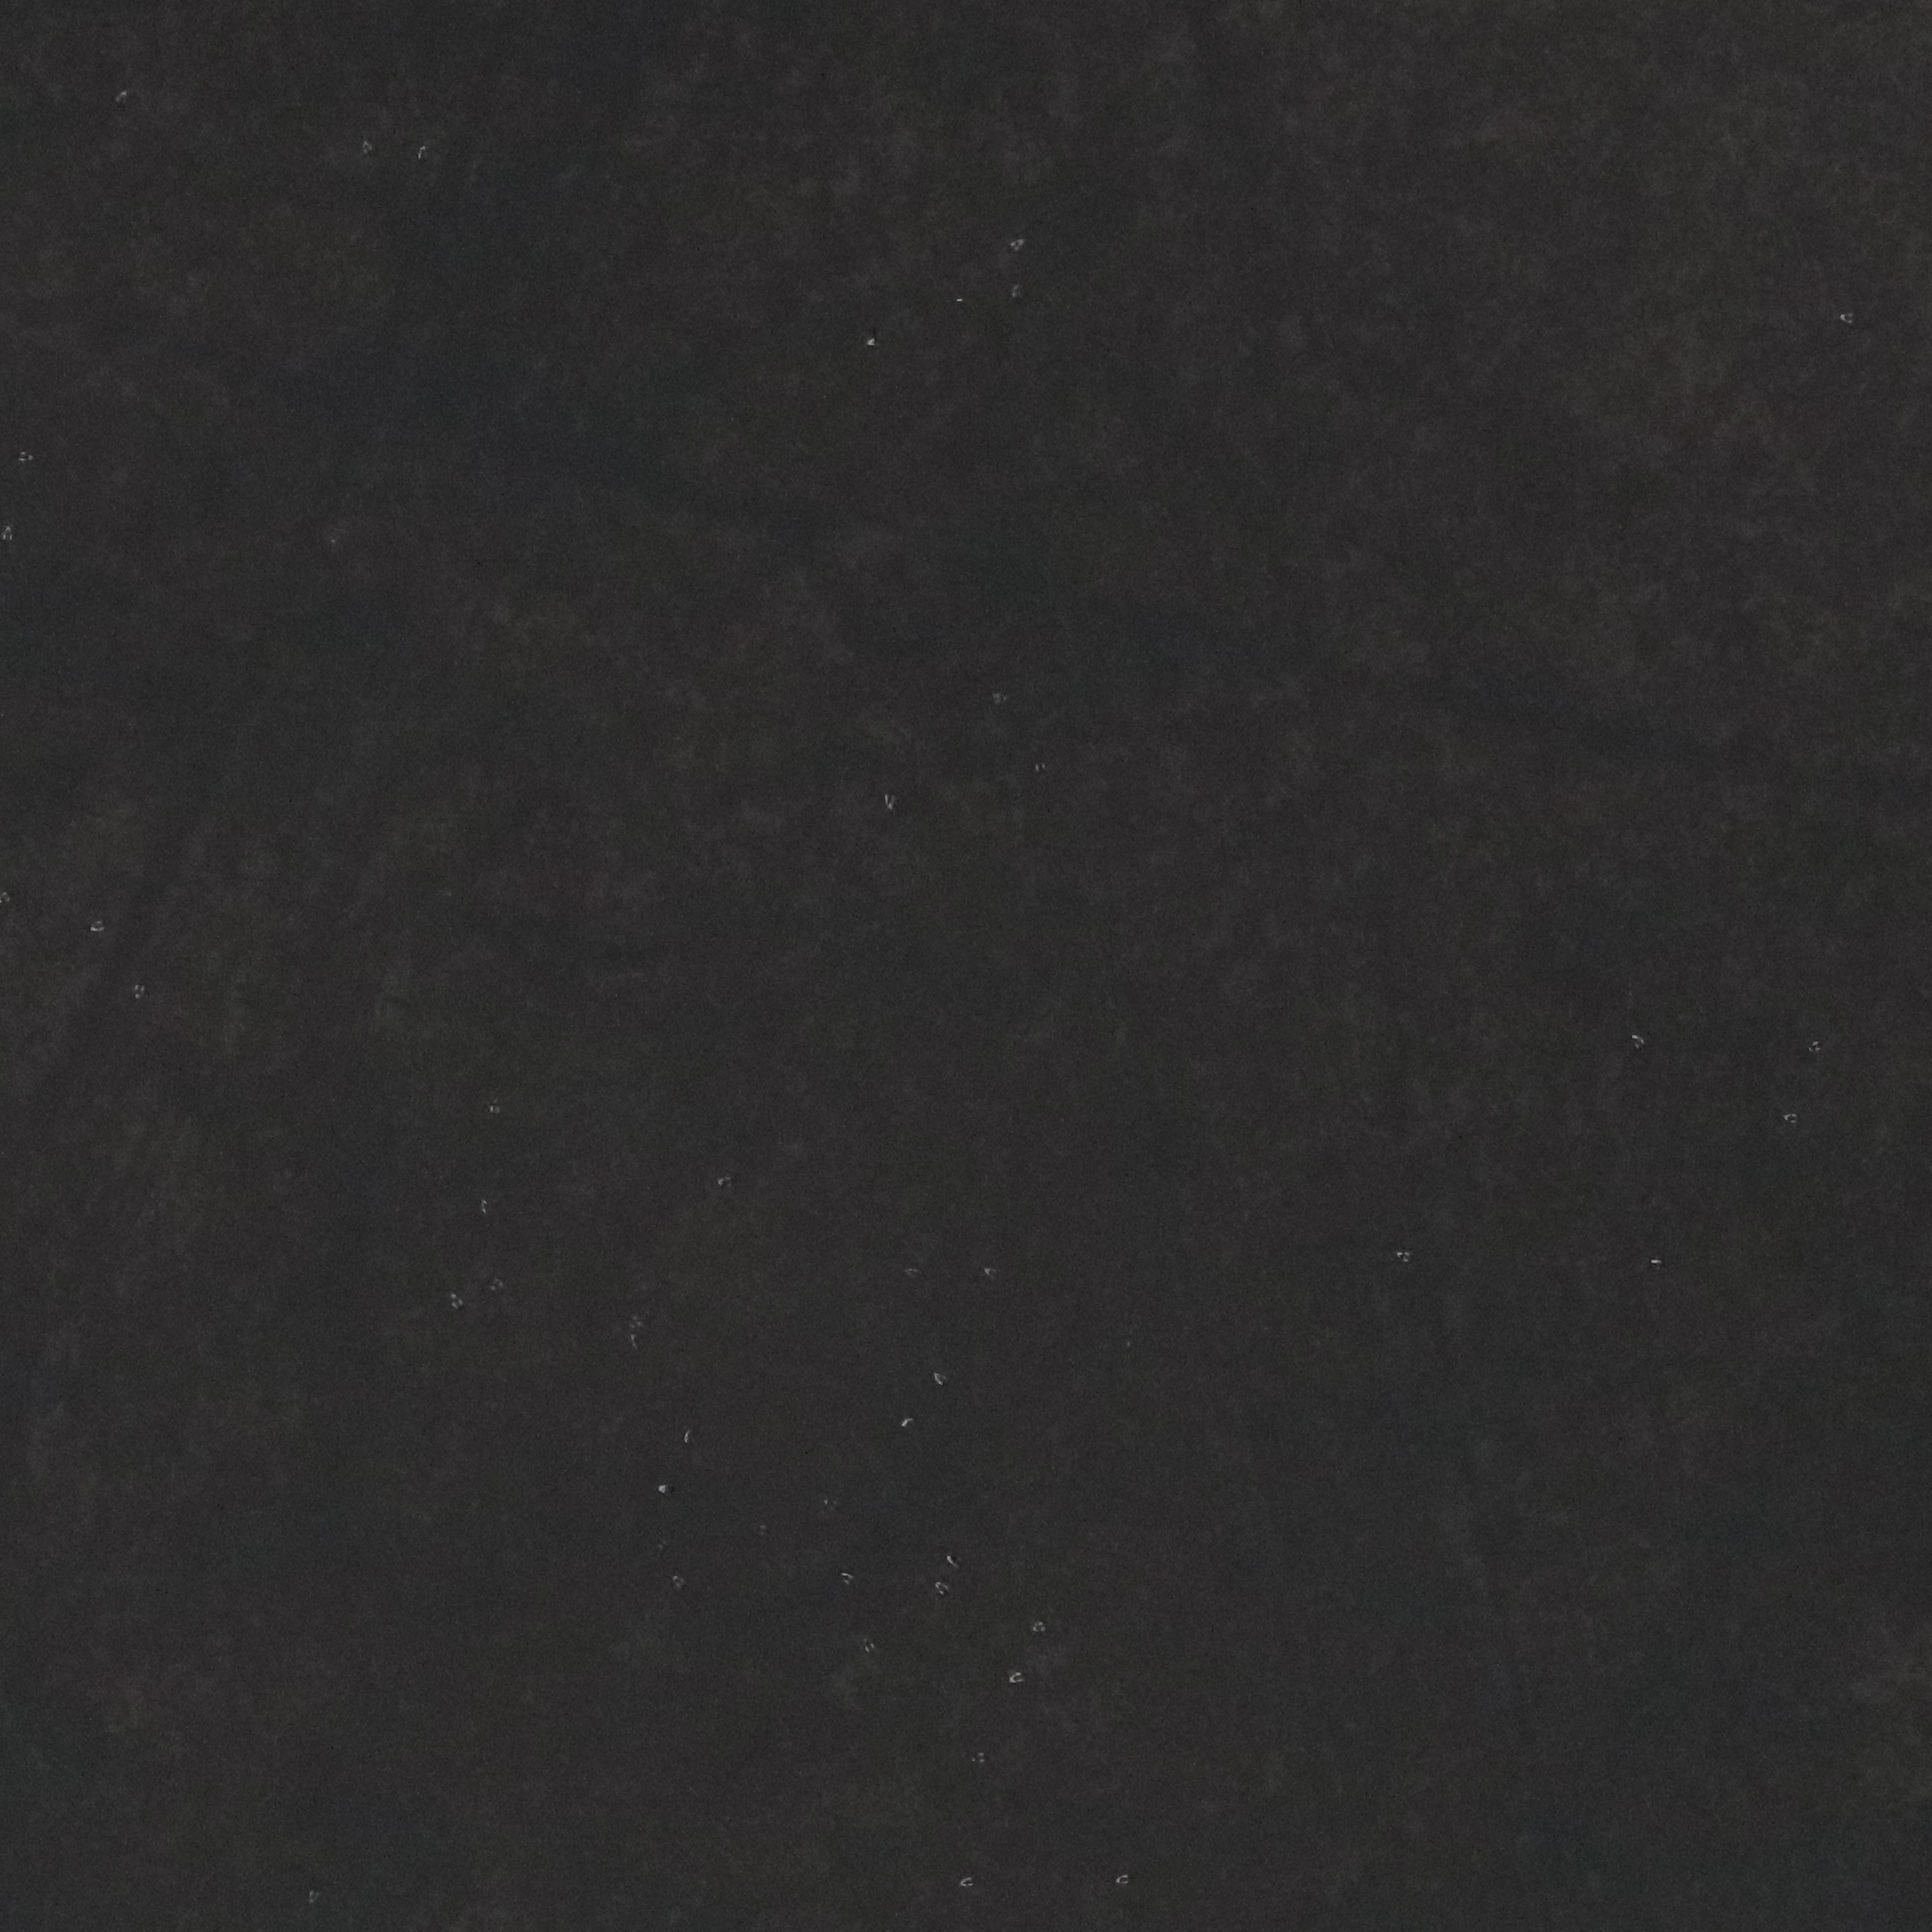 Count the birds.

47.